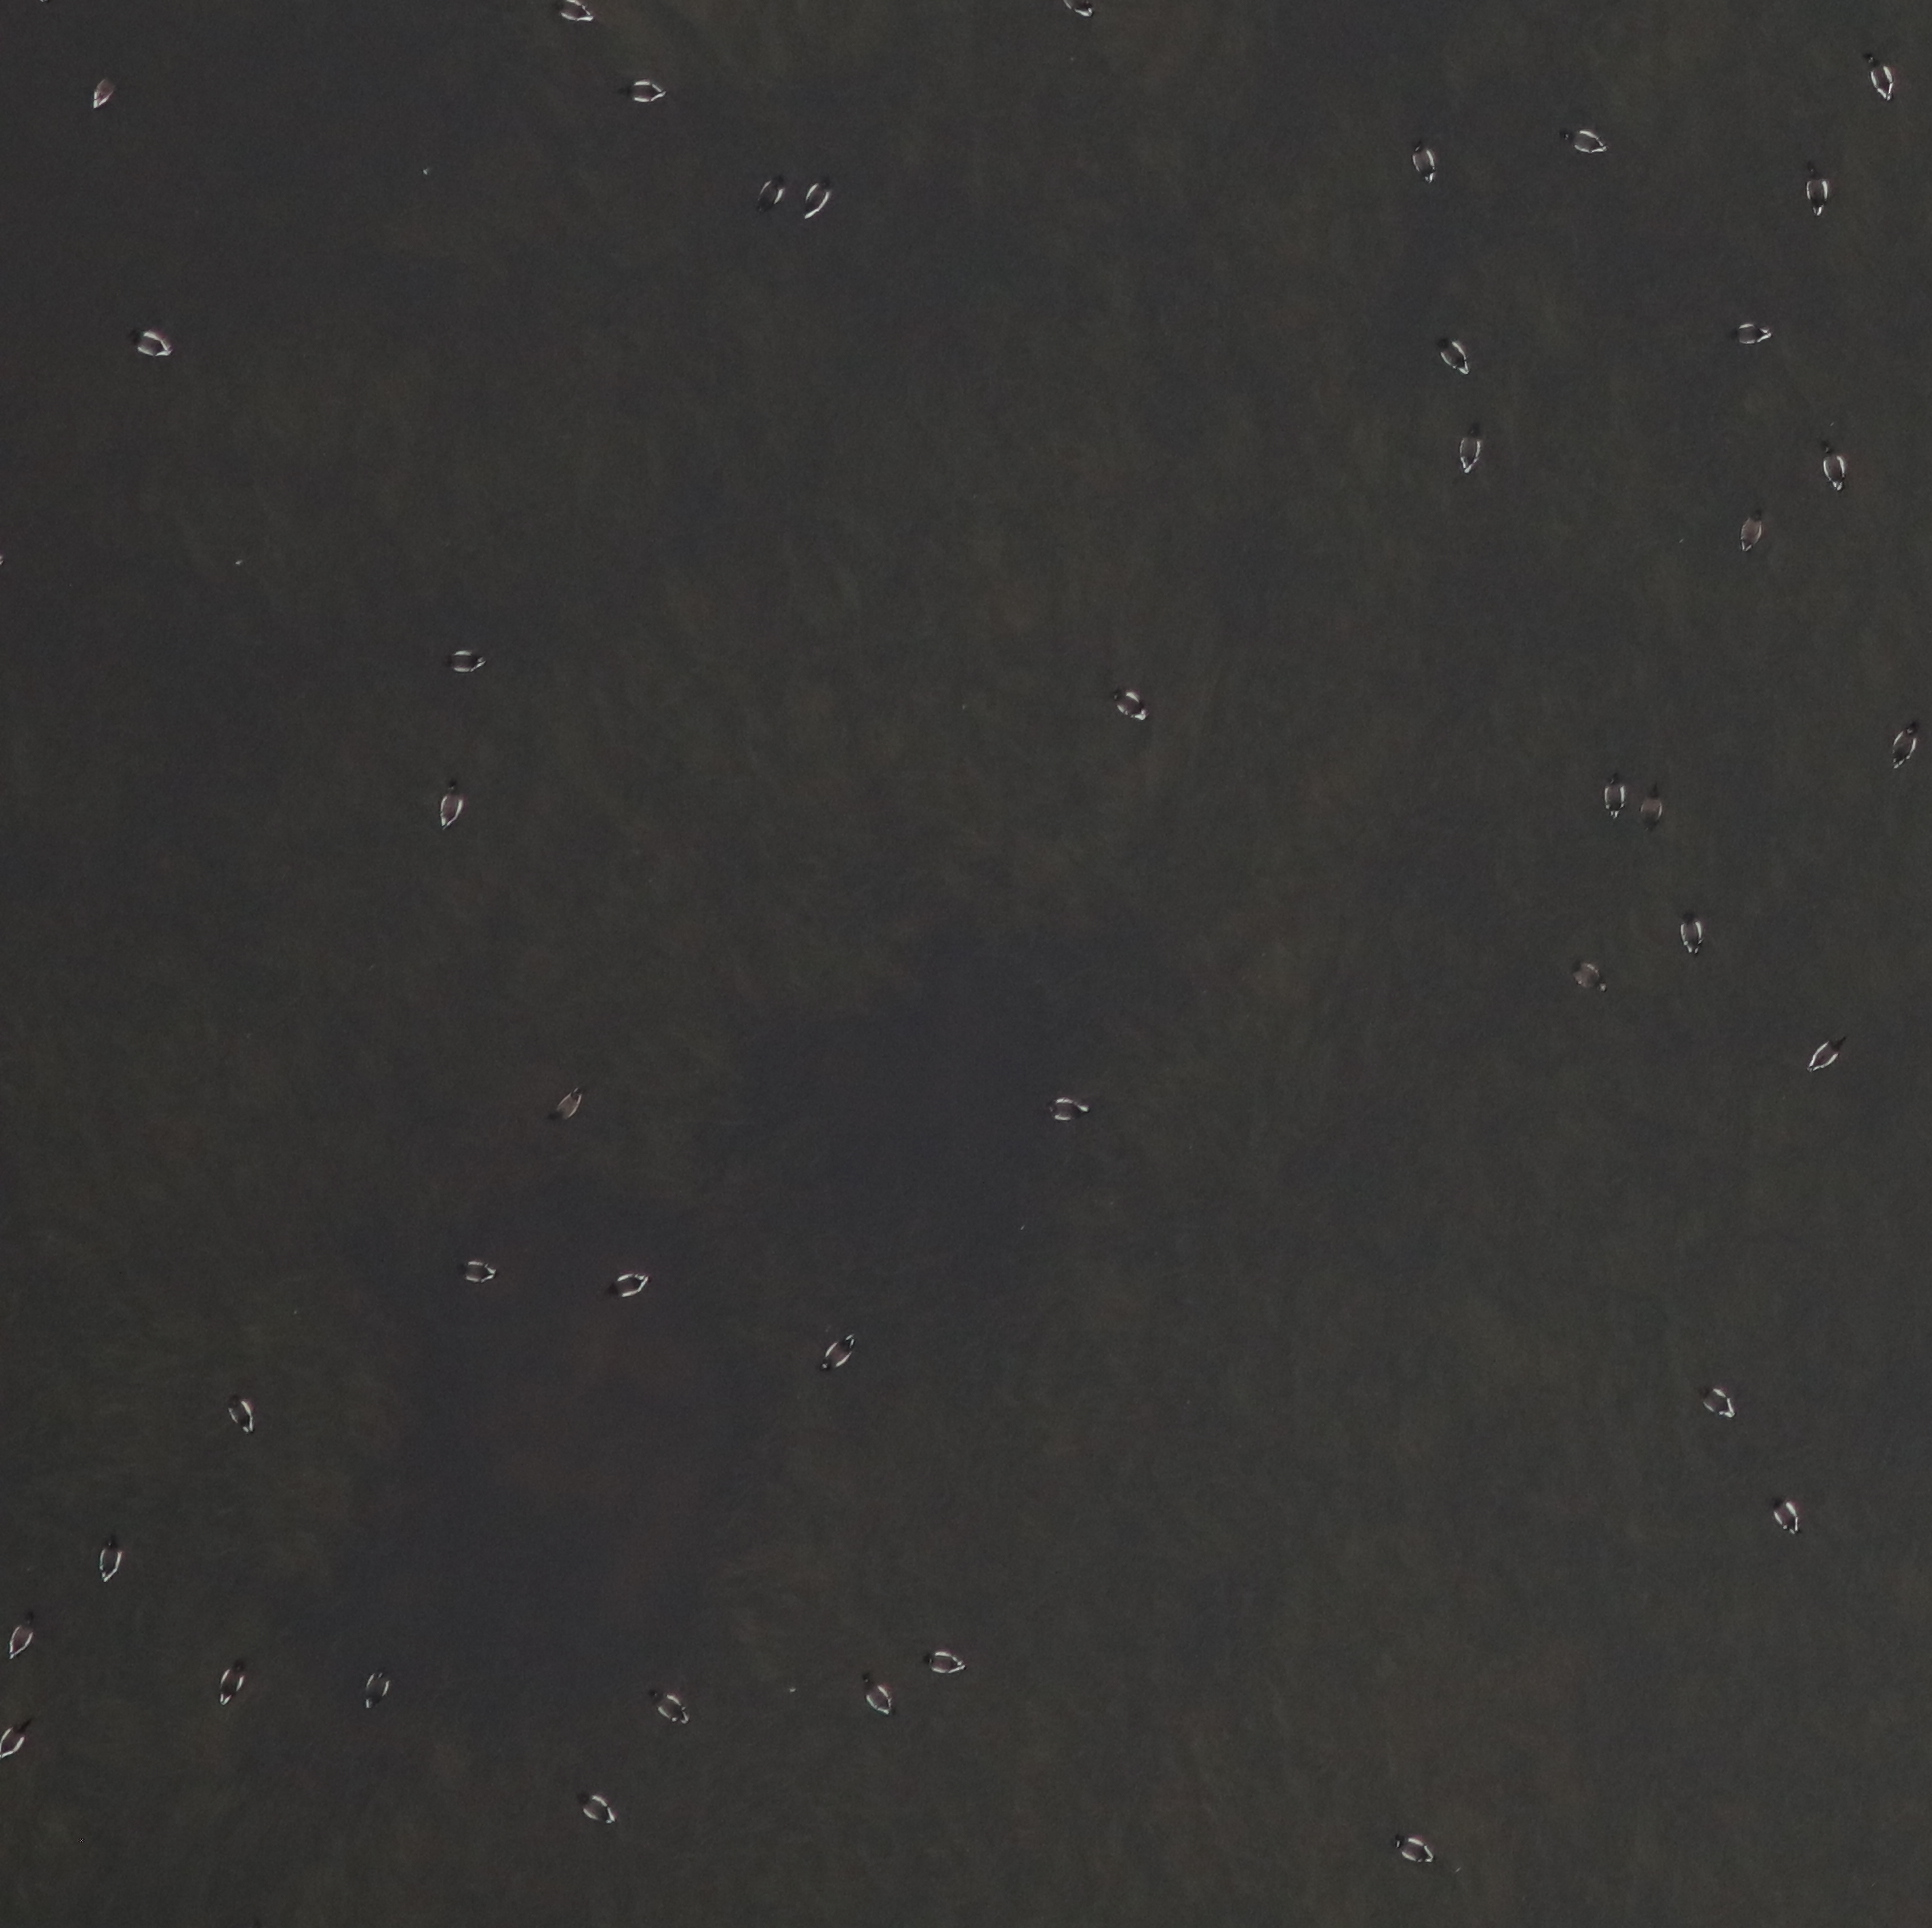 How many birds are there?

42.